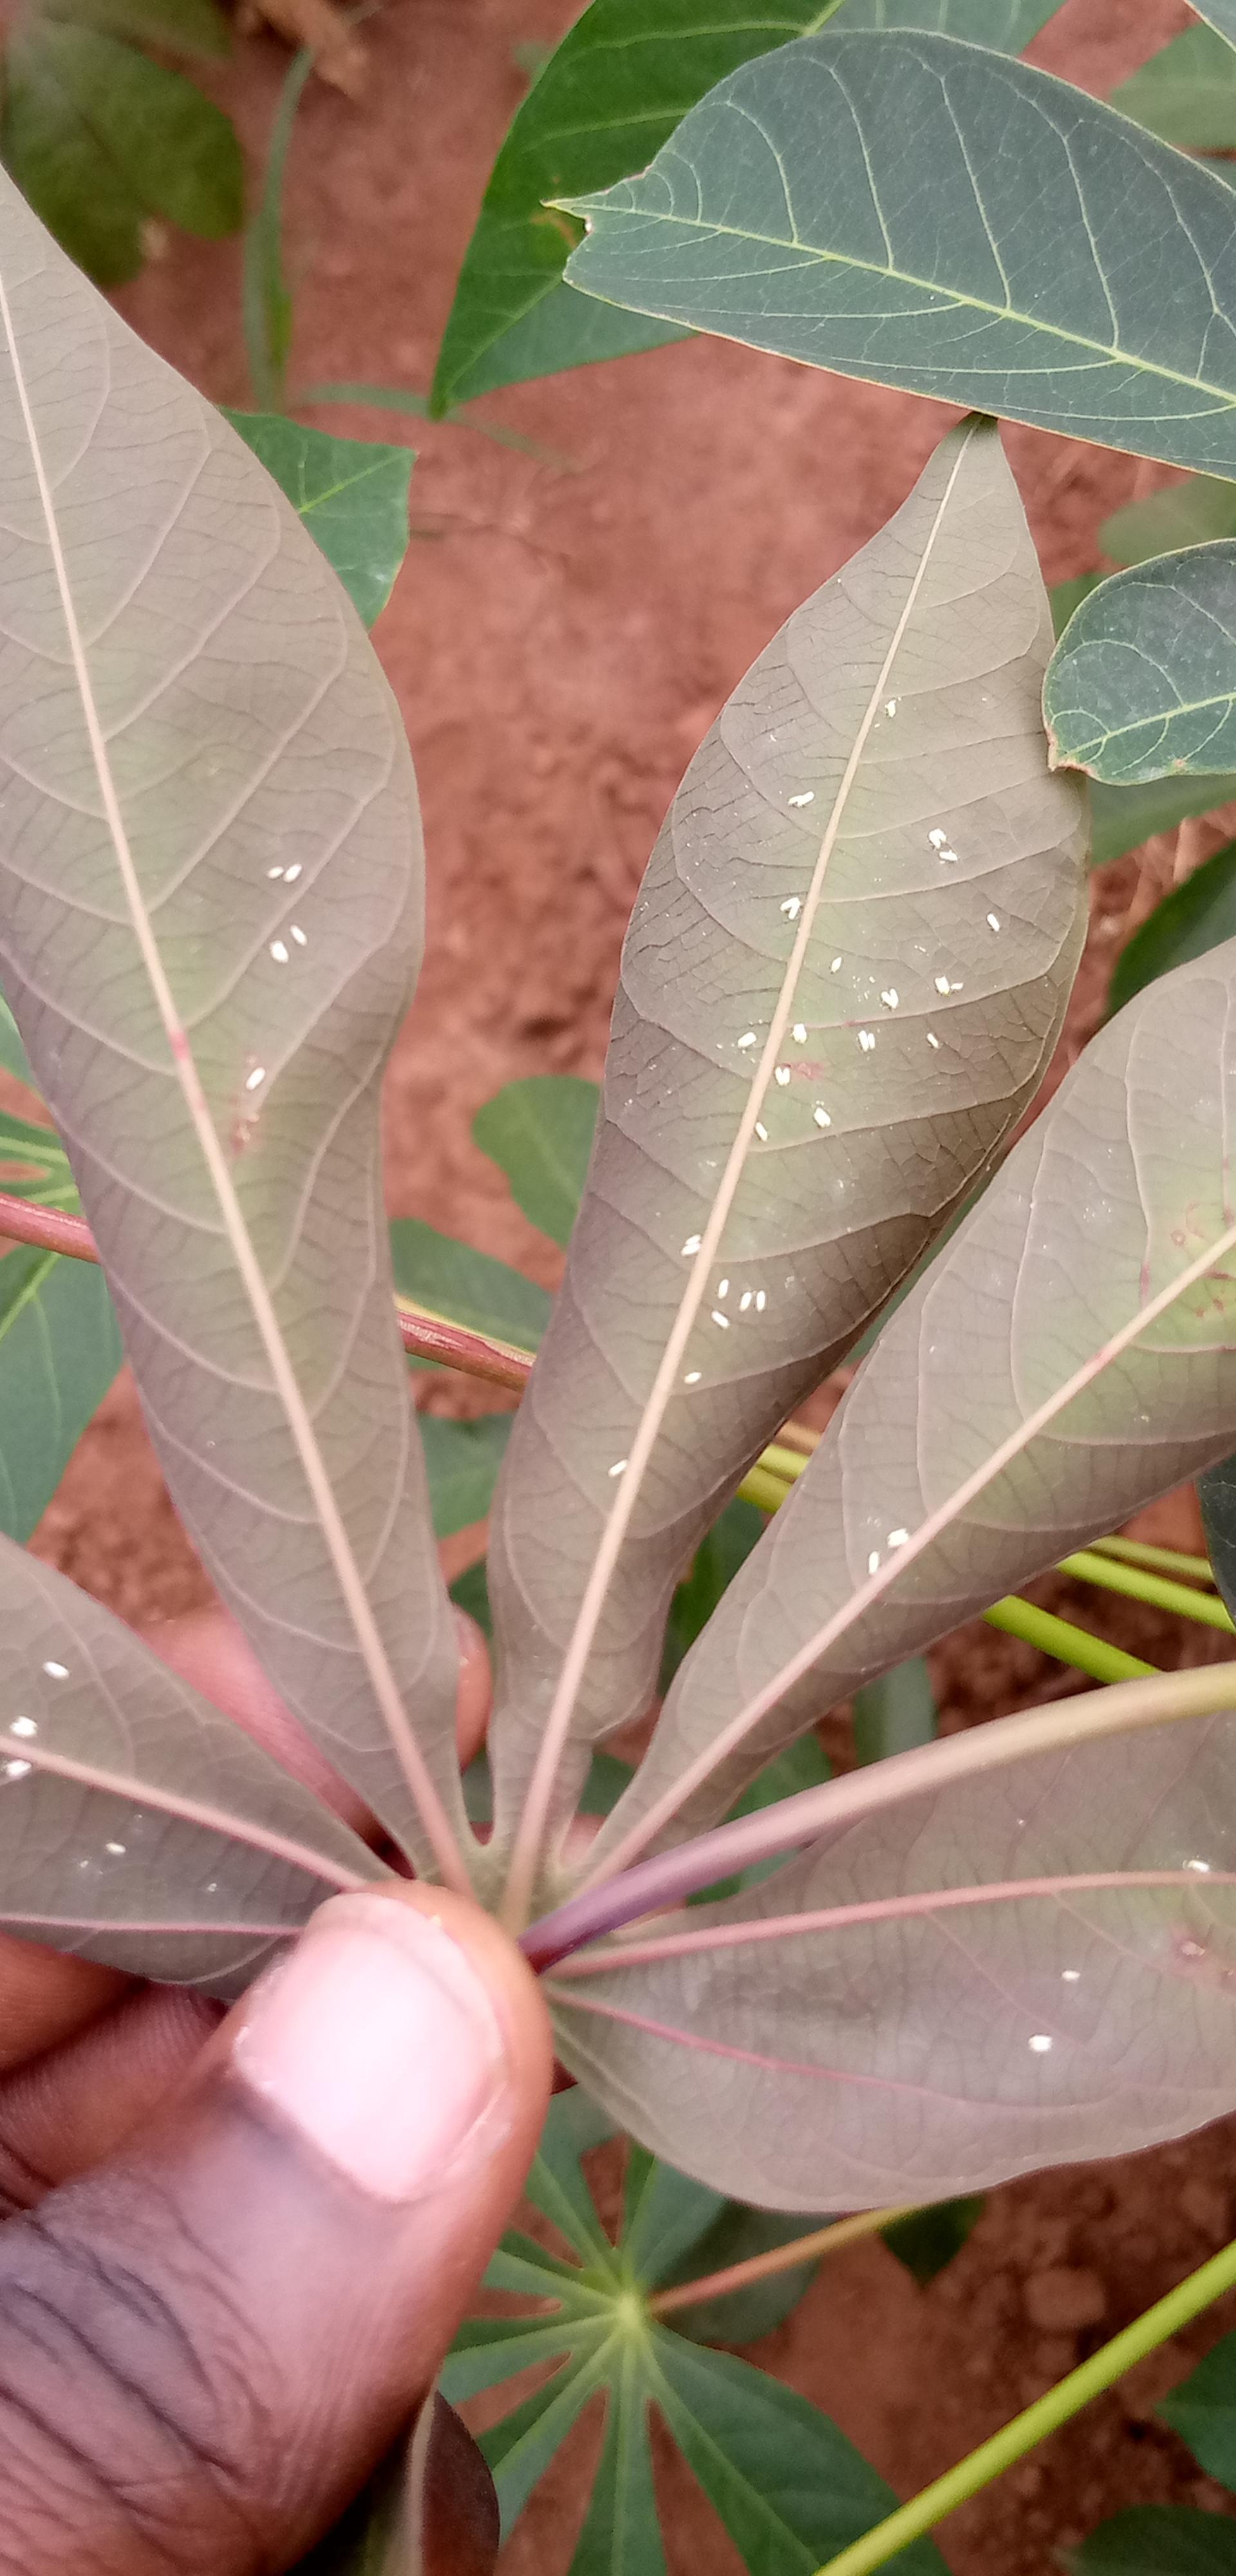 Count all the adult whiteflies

35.